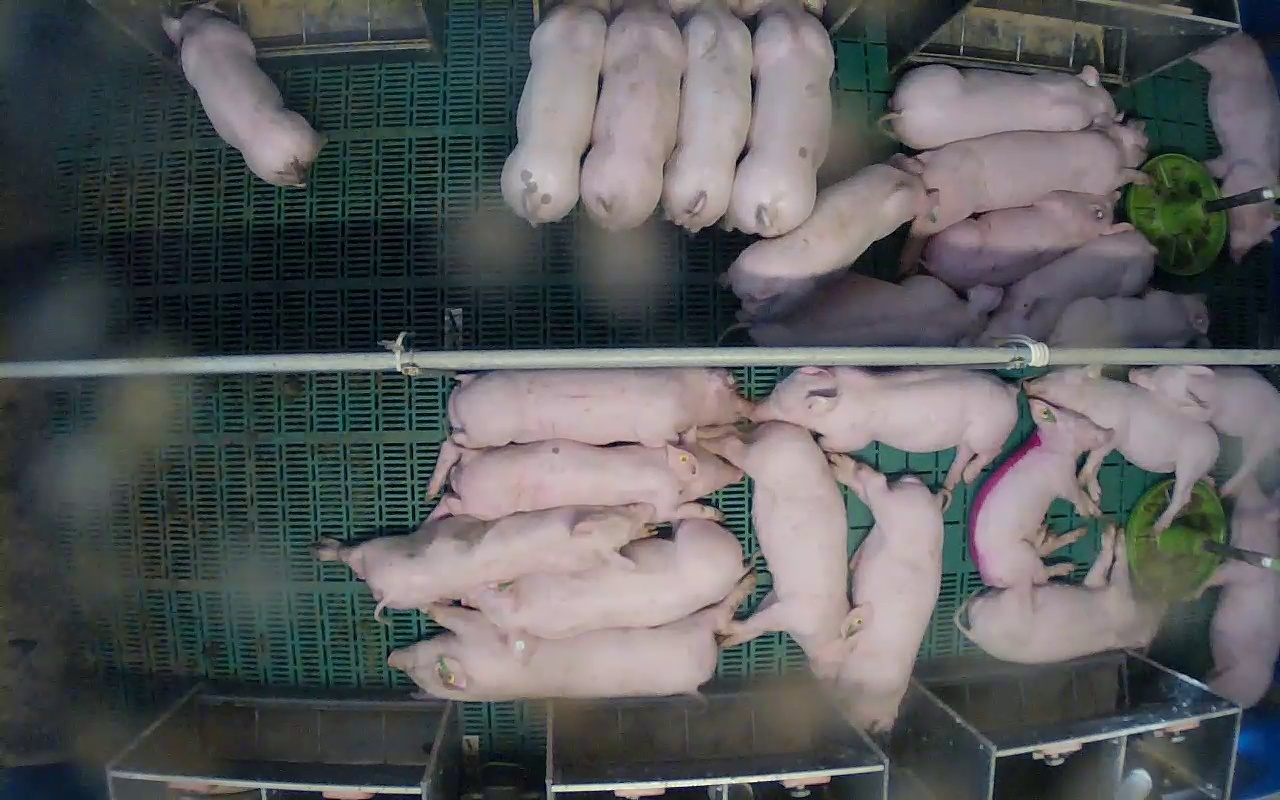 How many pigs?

26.